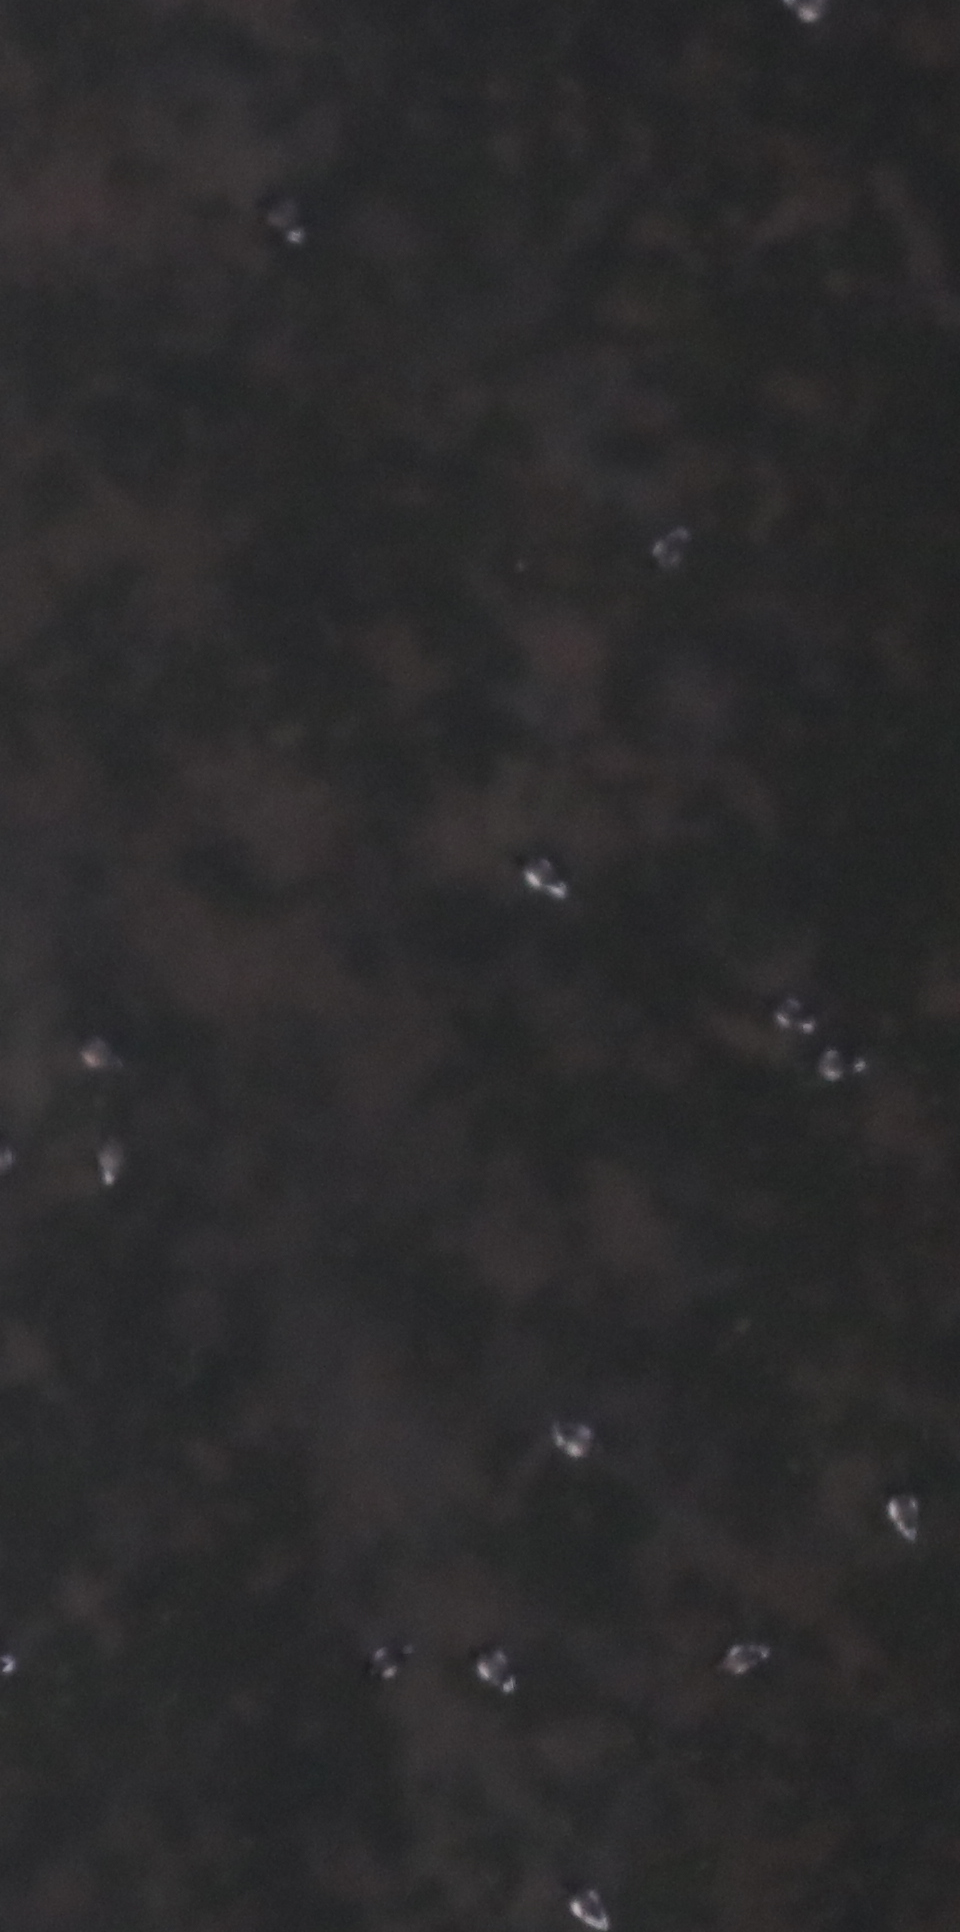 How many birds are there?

14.